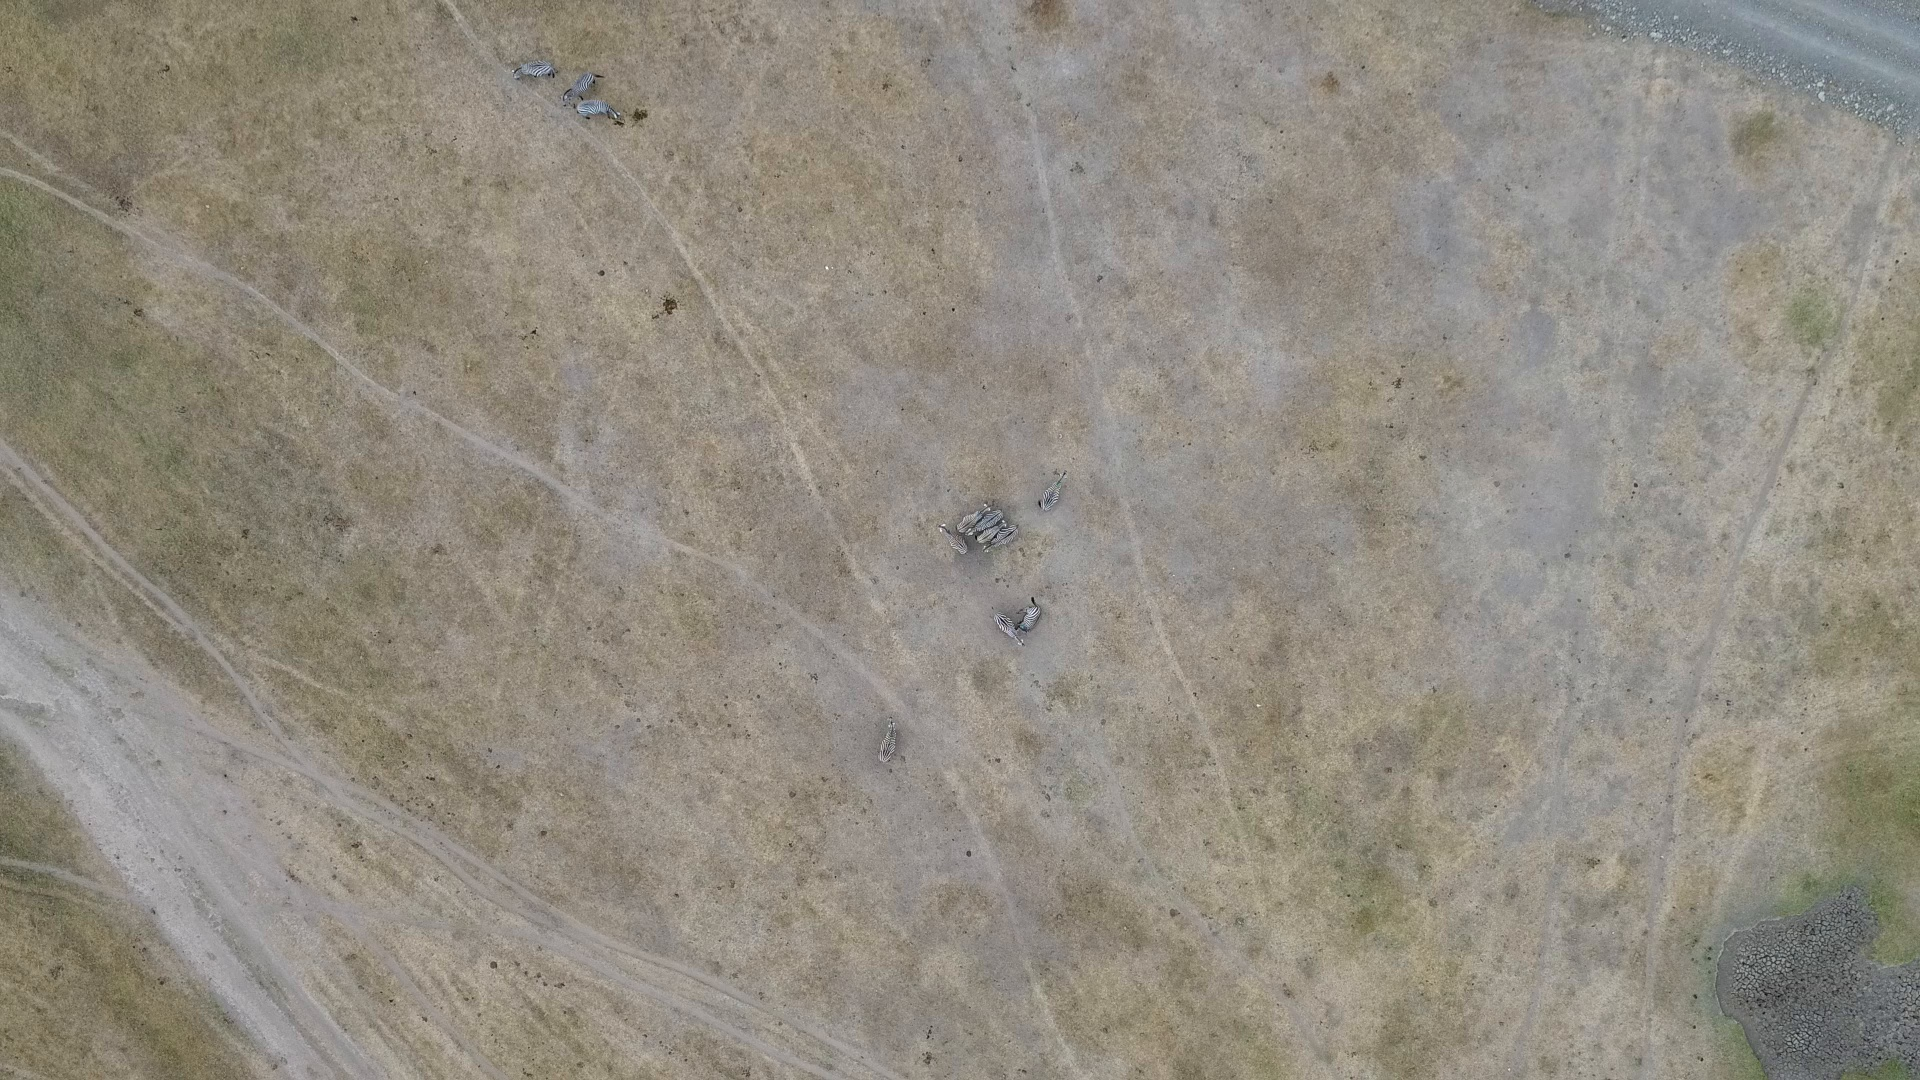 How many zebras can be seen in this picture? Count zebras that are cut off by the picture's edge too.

12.